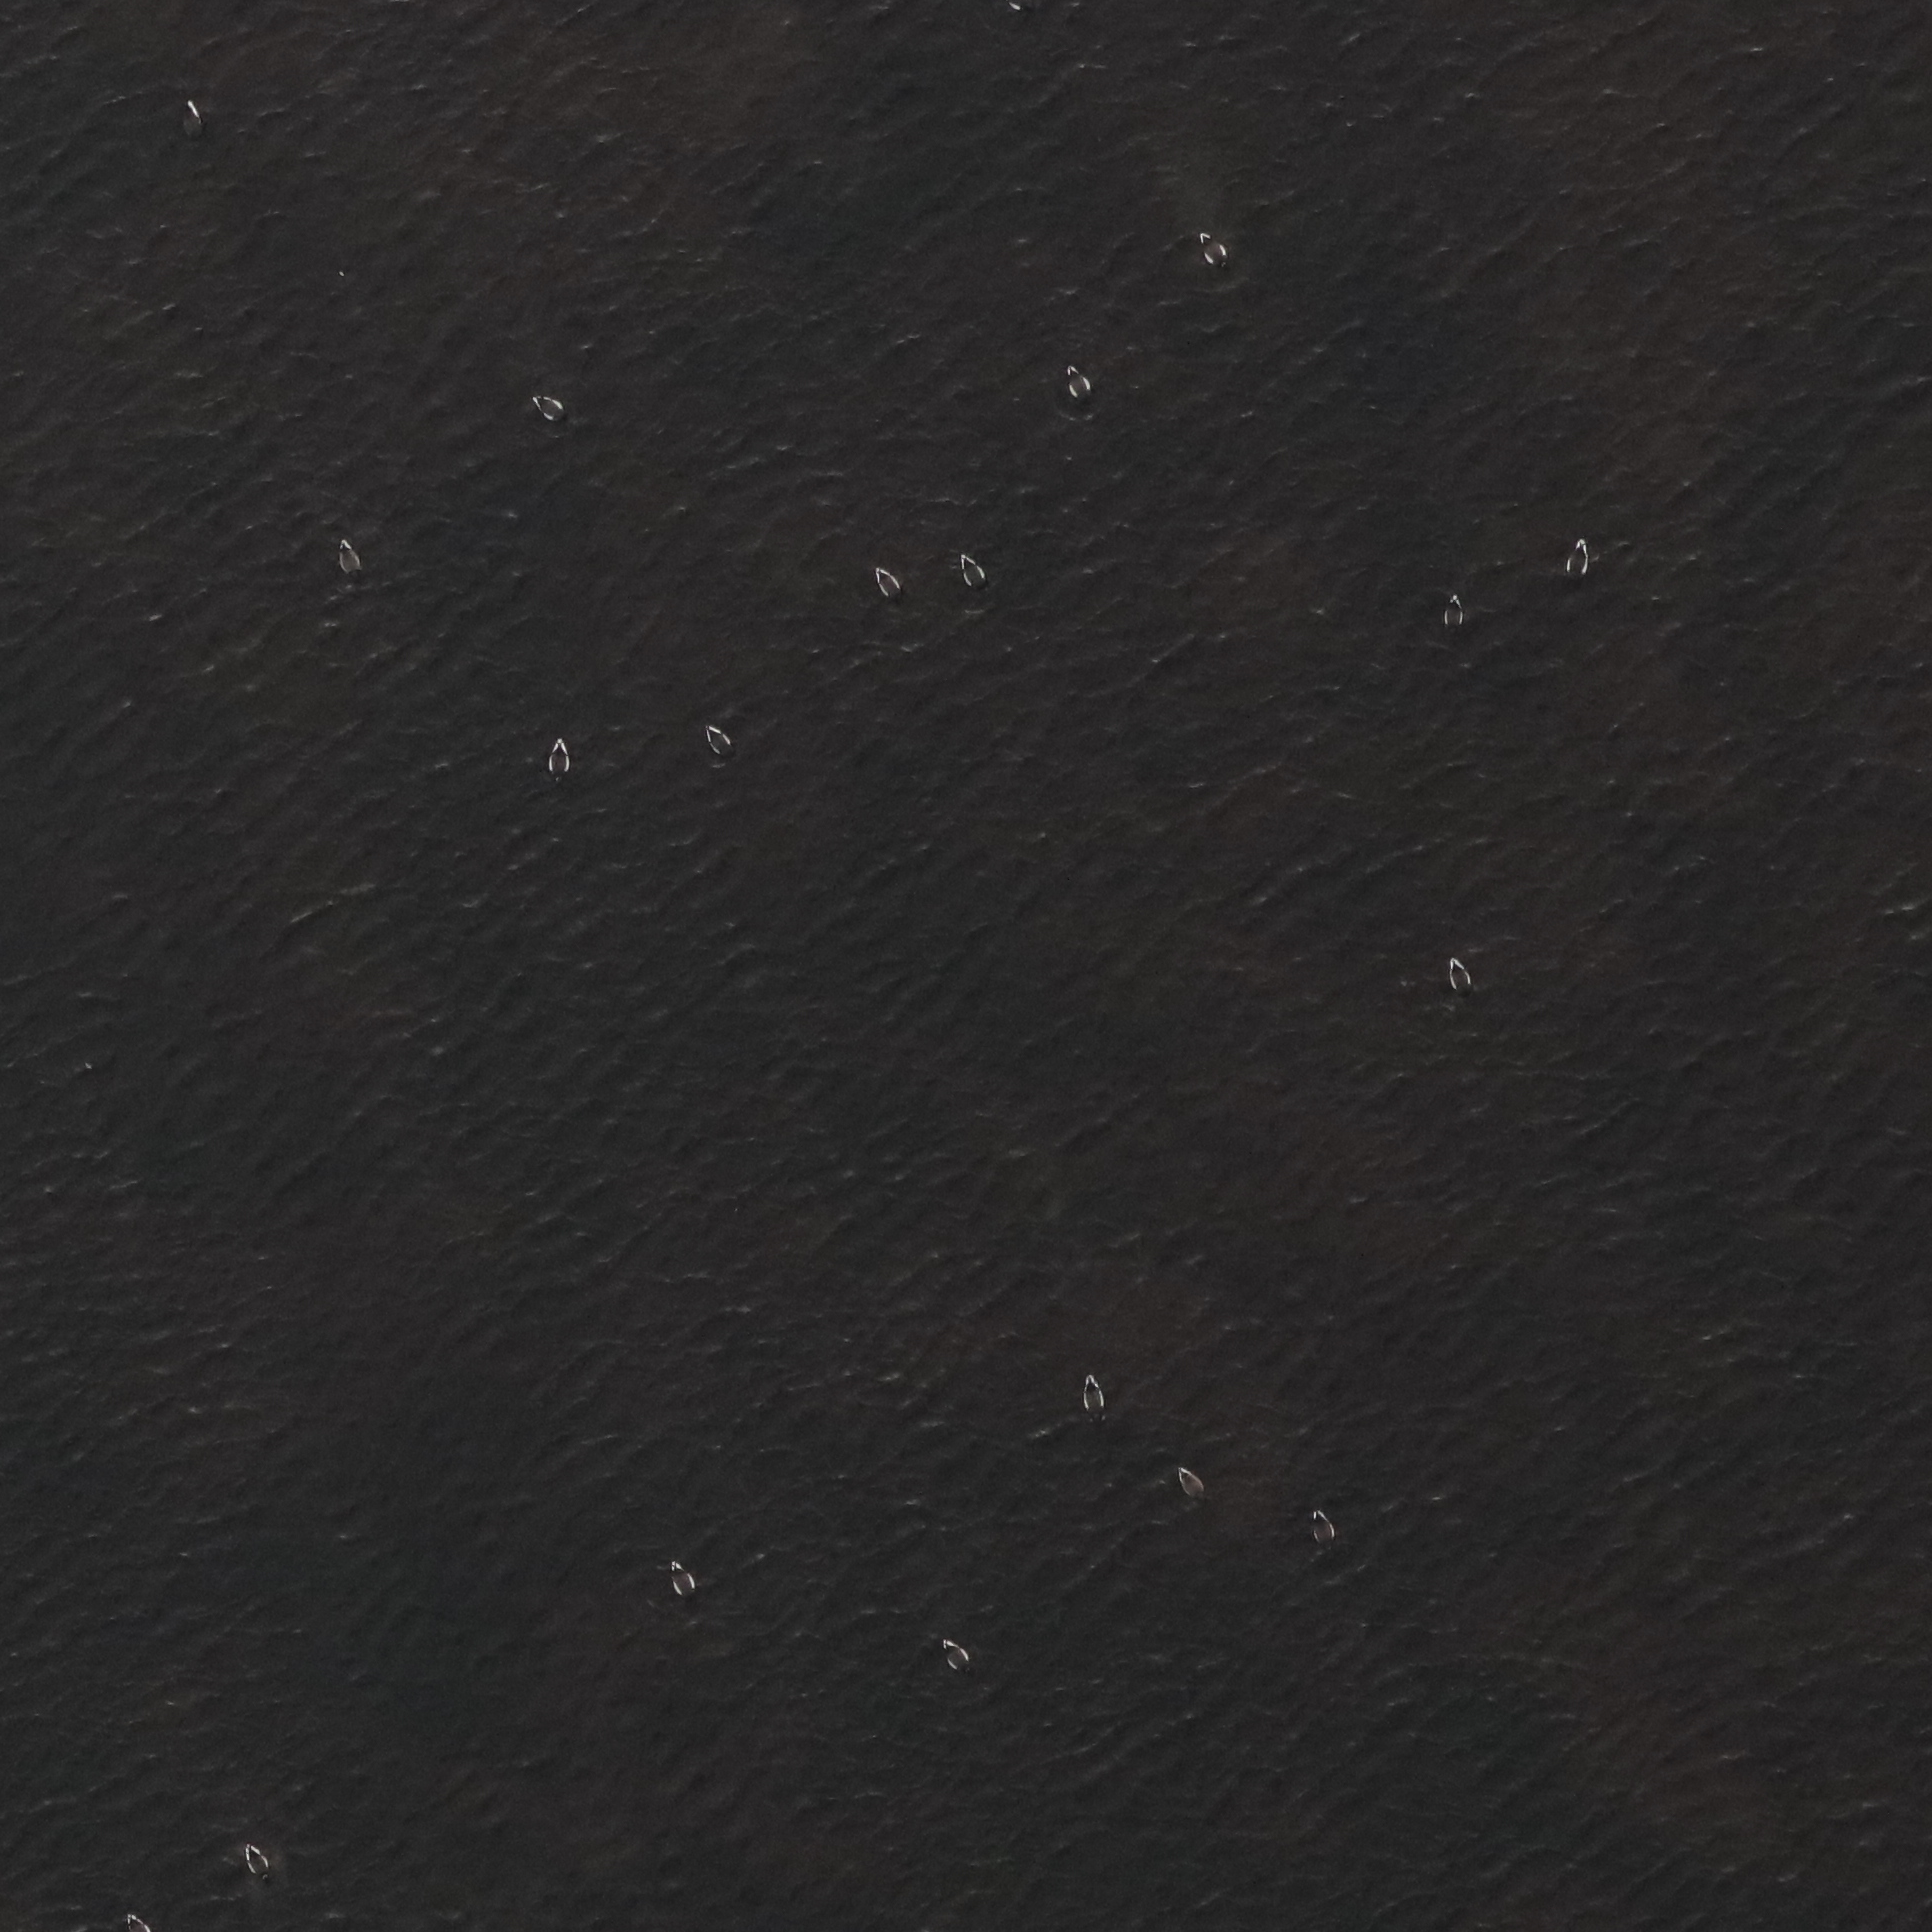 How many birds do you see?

19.